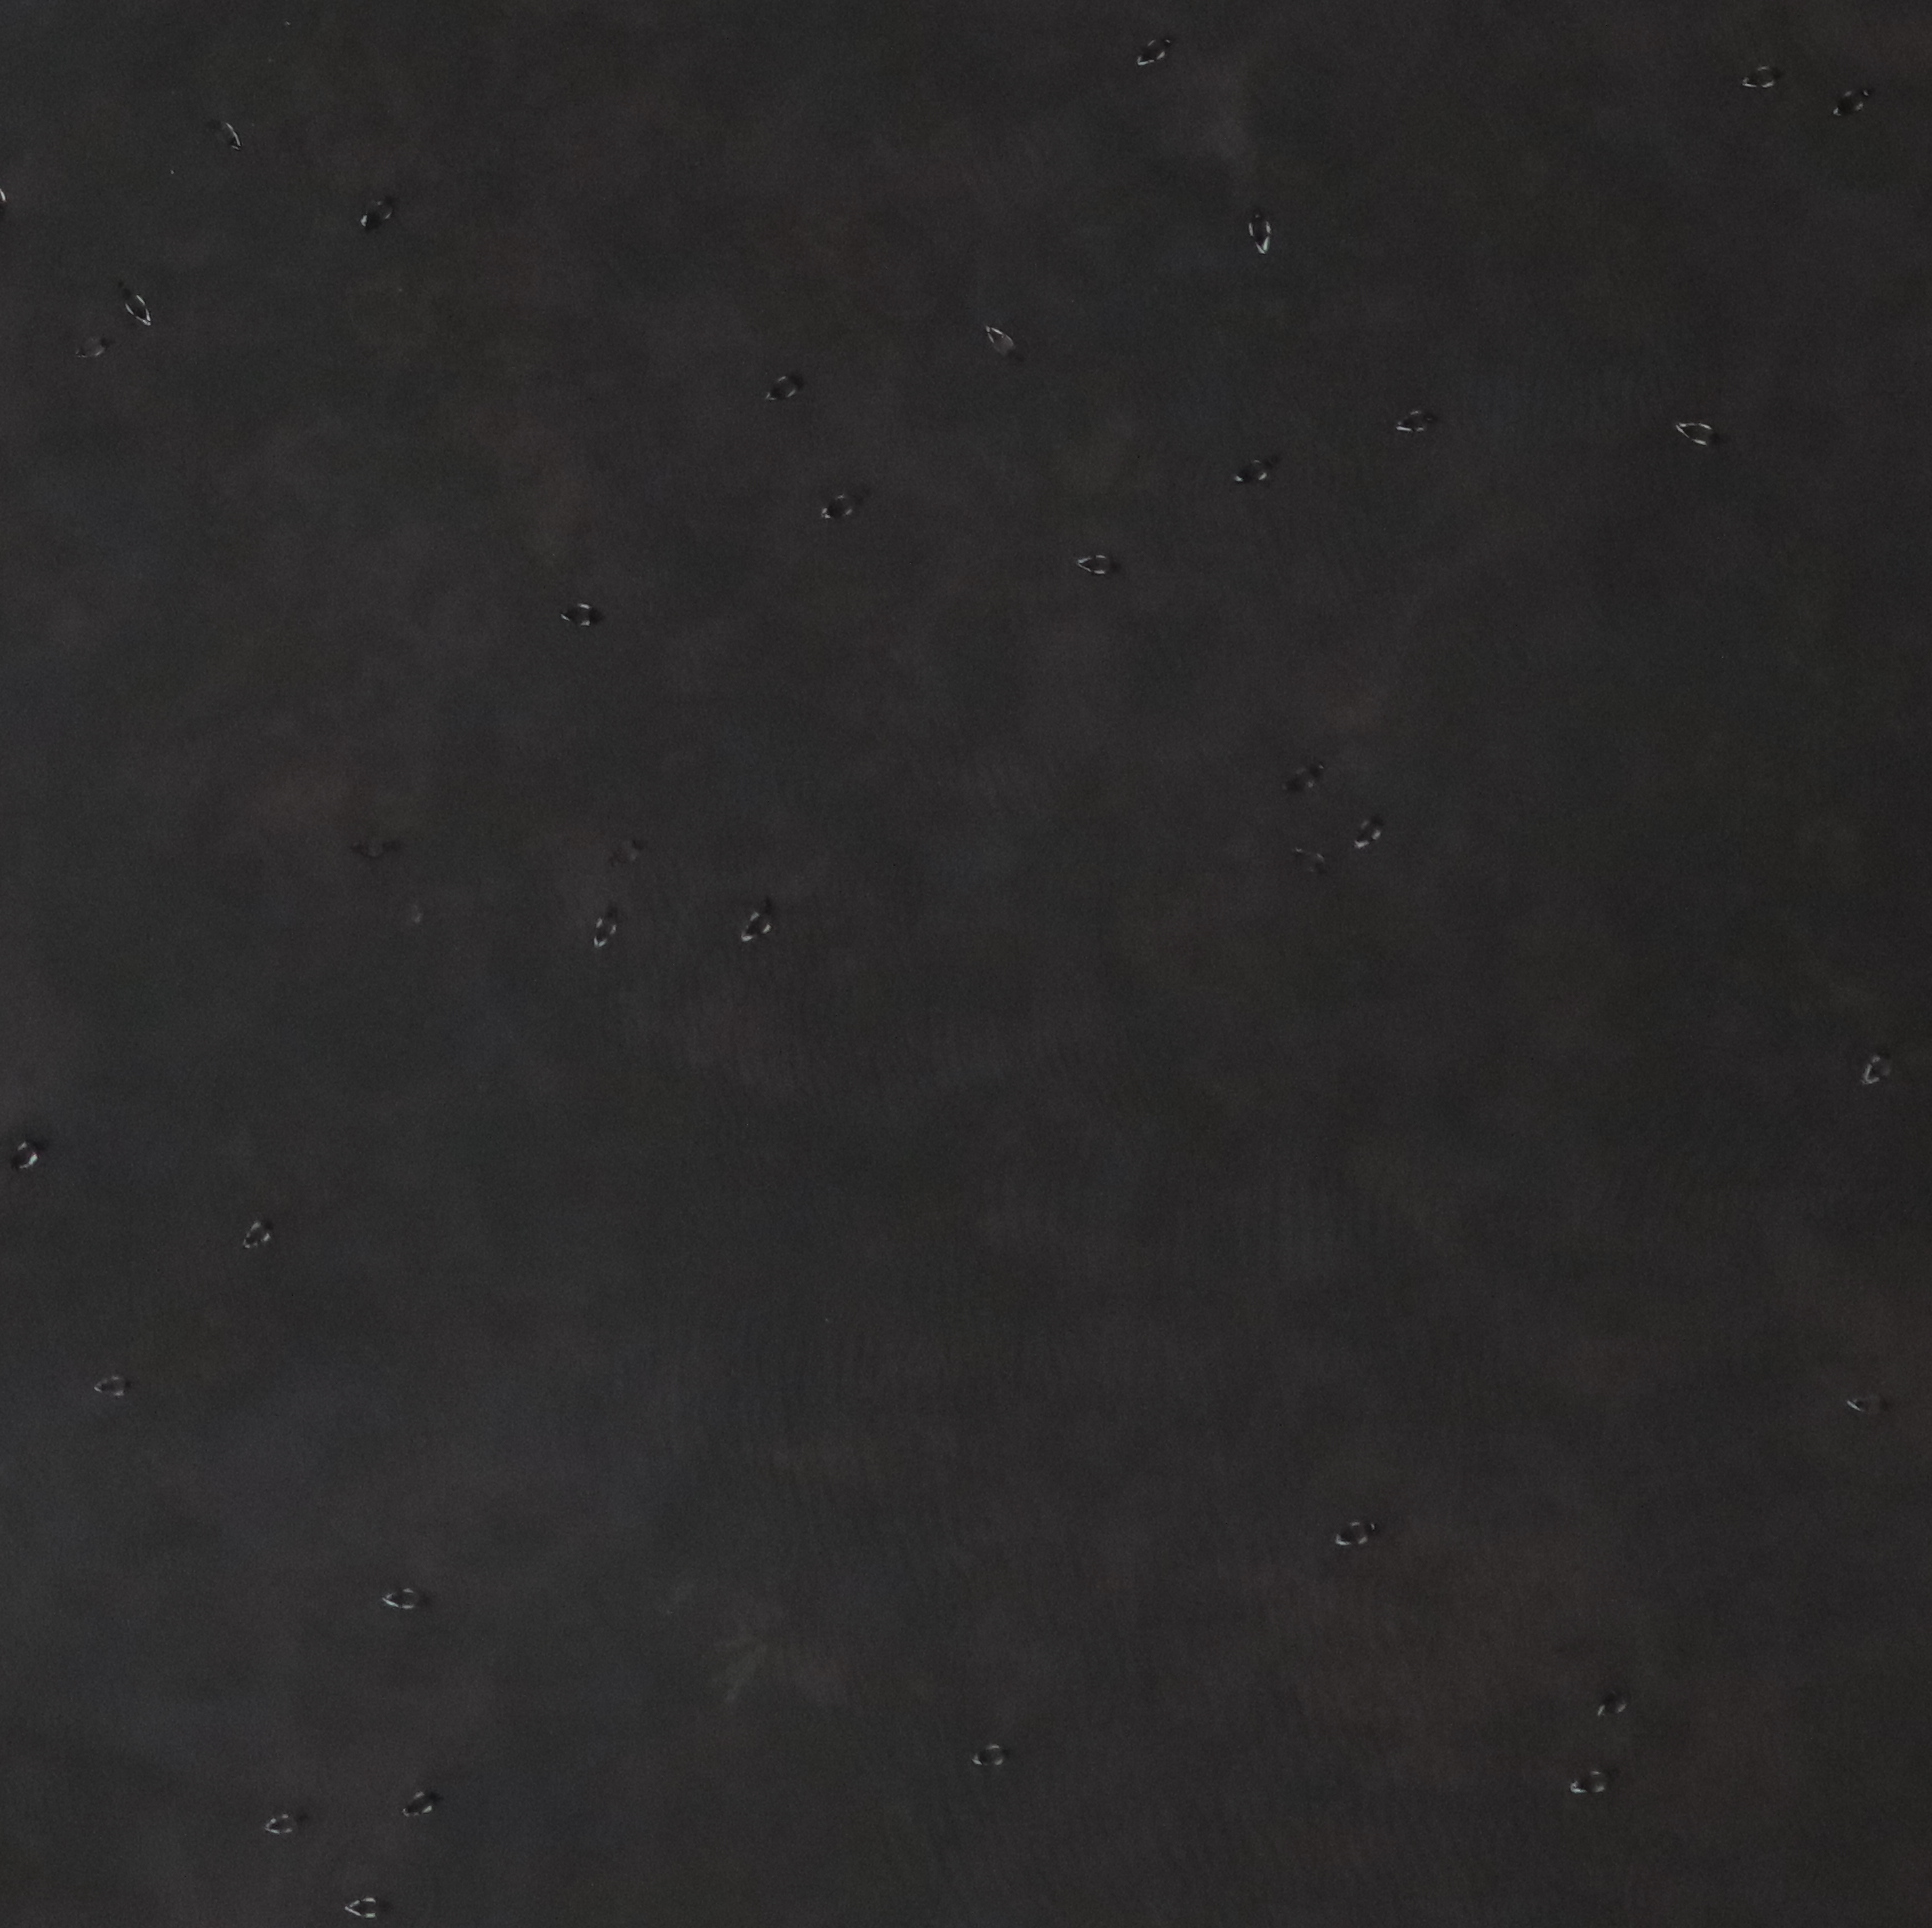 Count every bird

36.